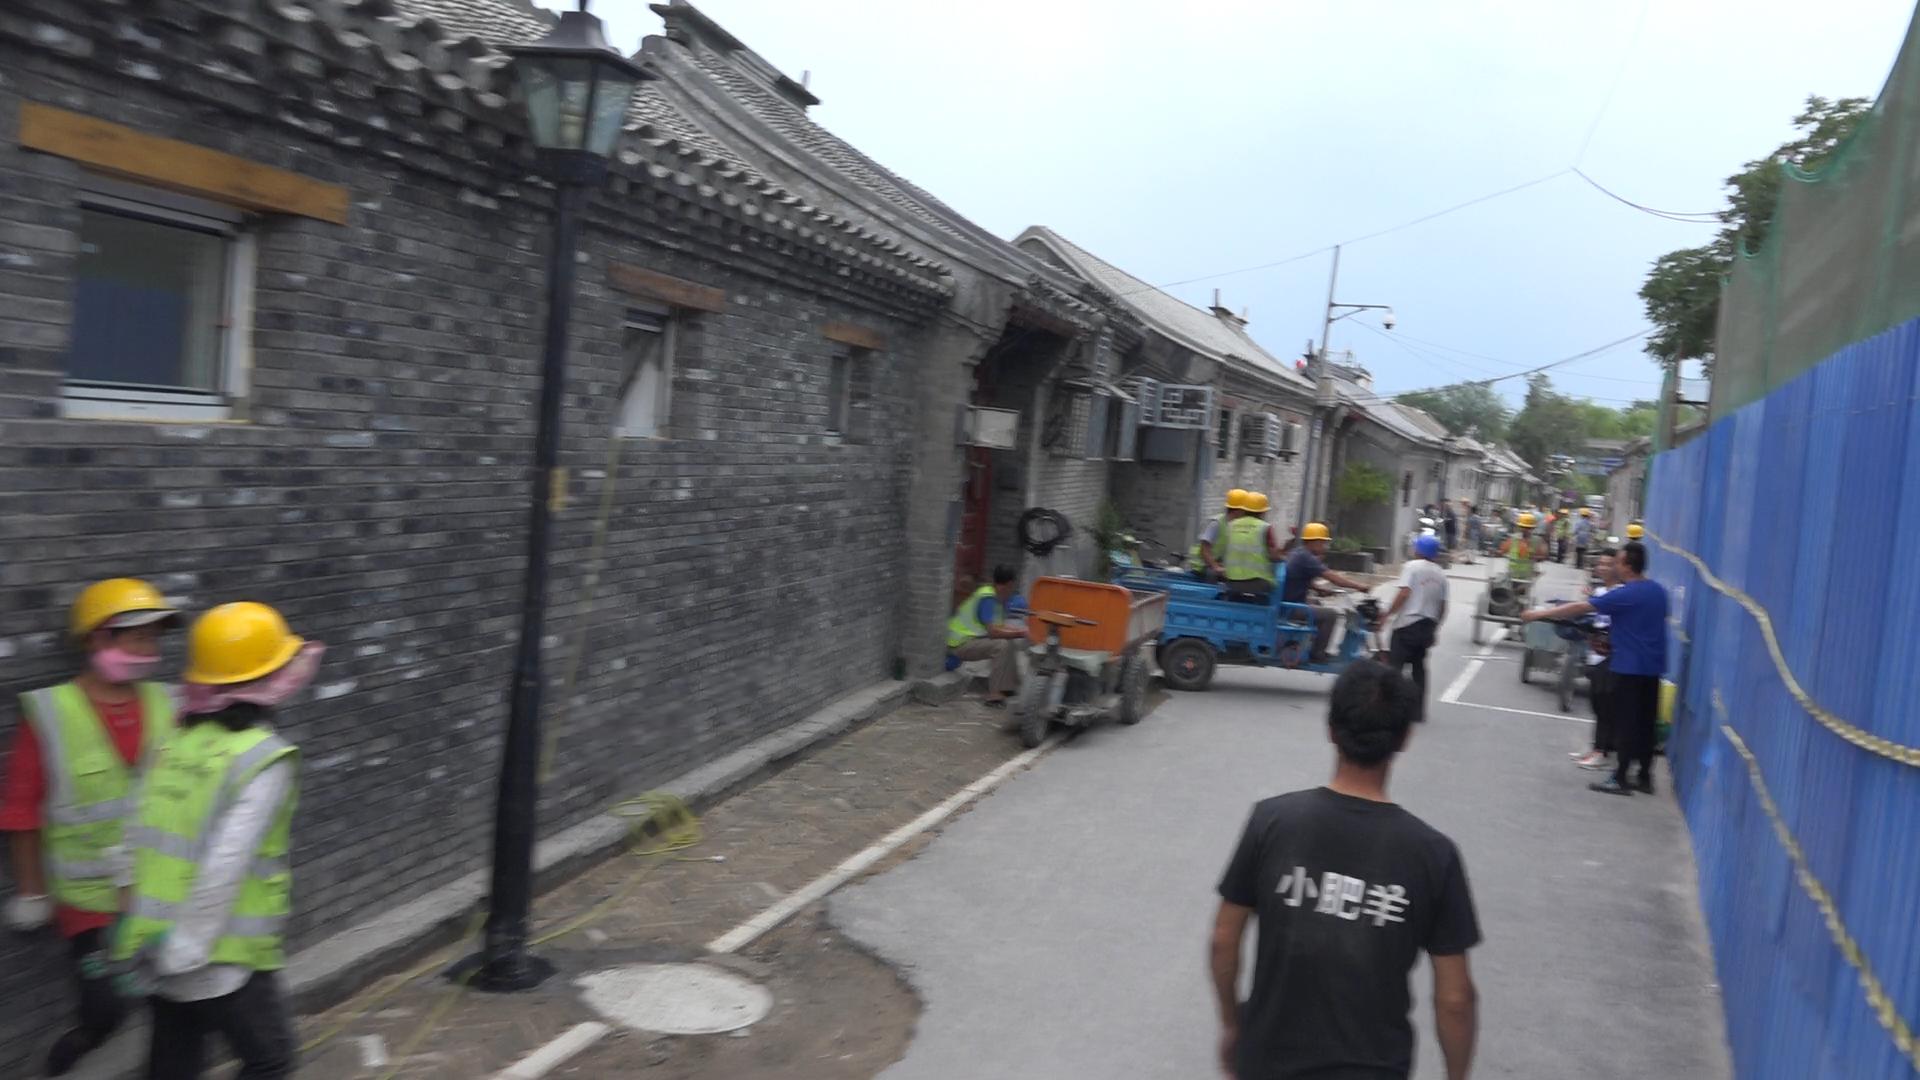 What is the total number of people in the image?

20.